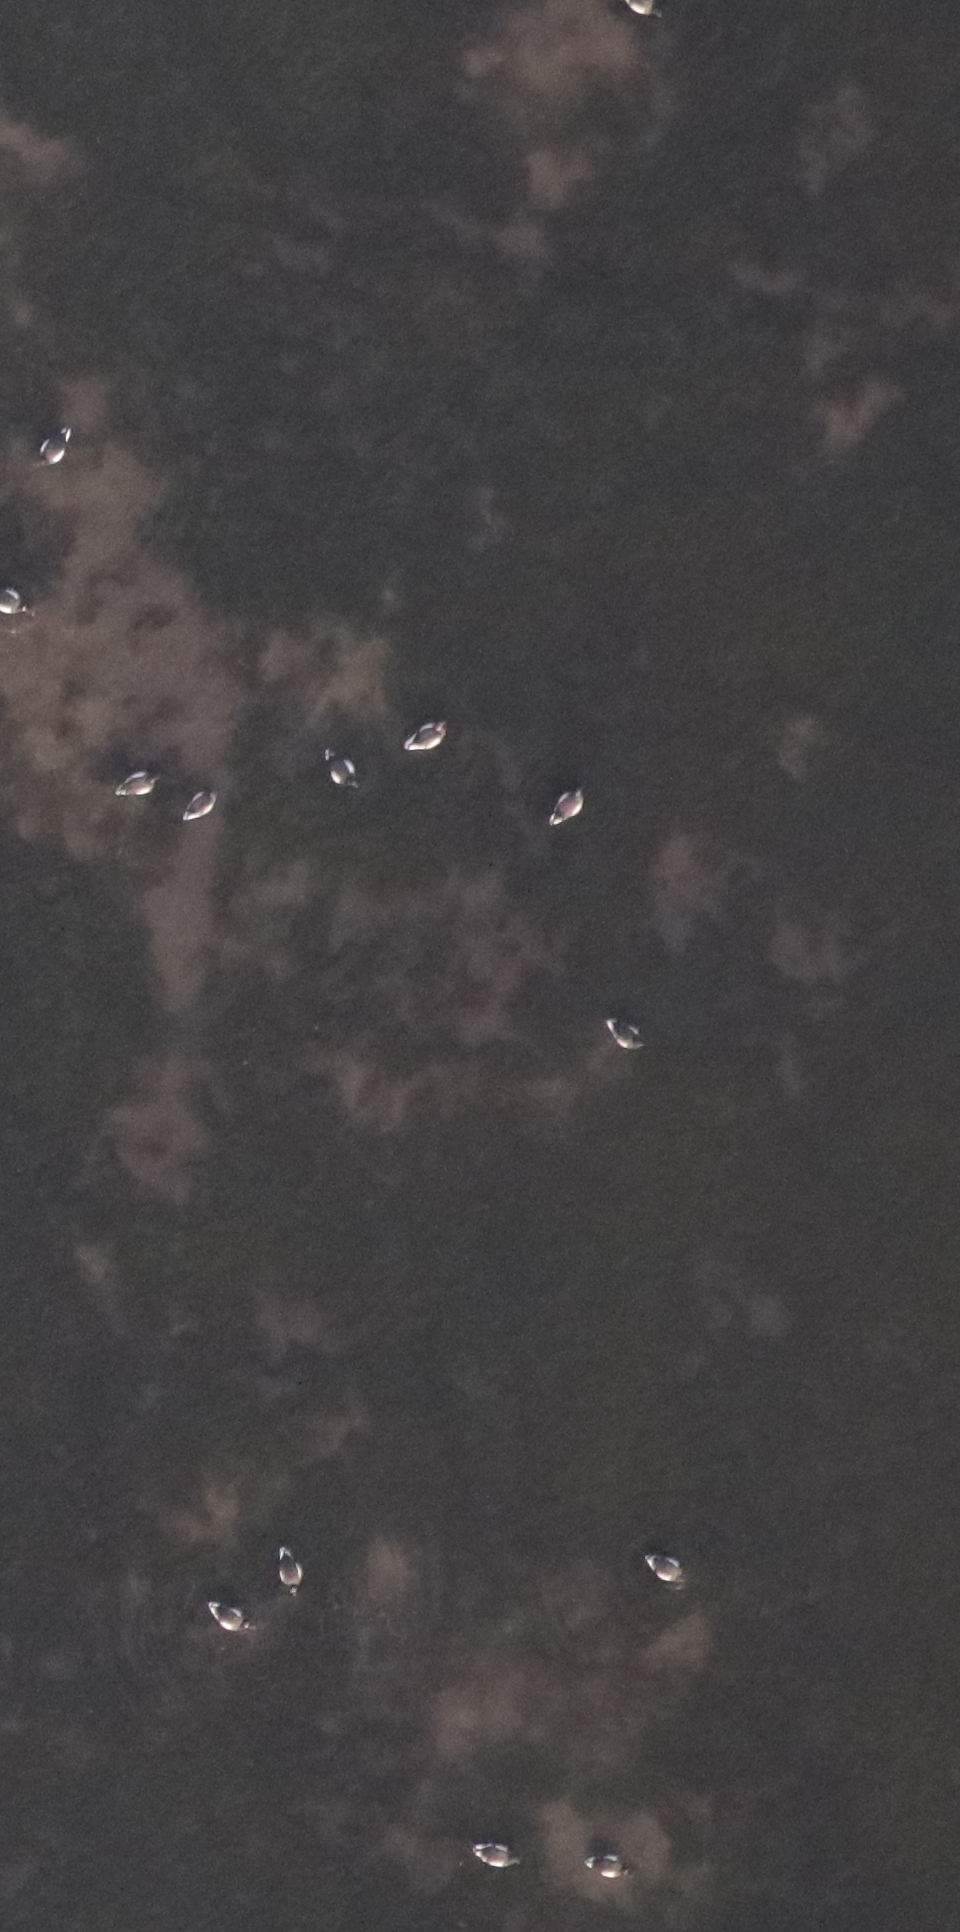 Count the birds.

14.